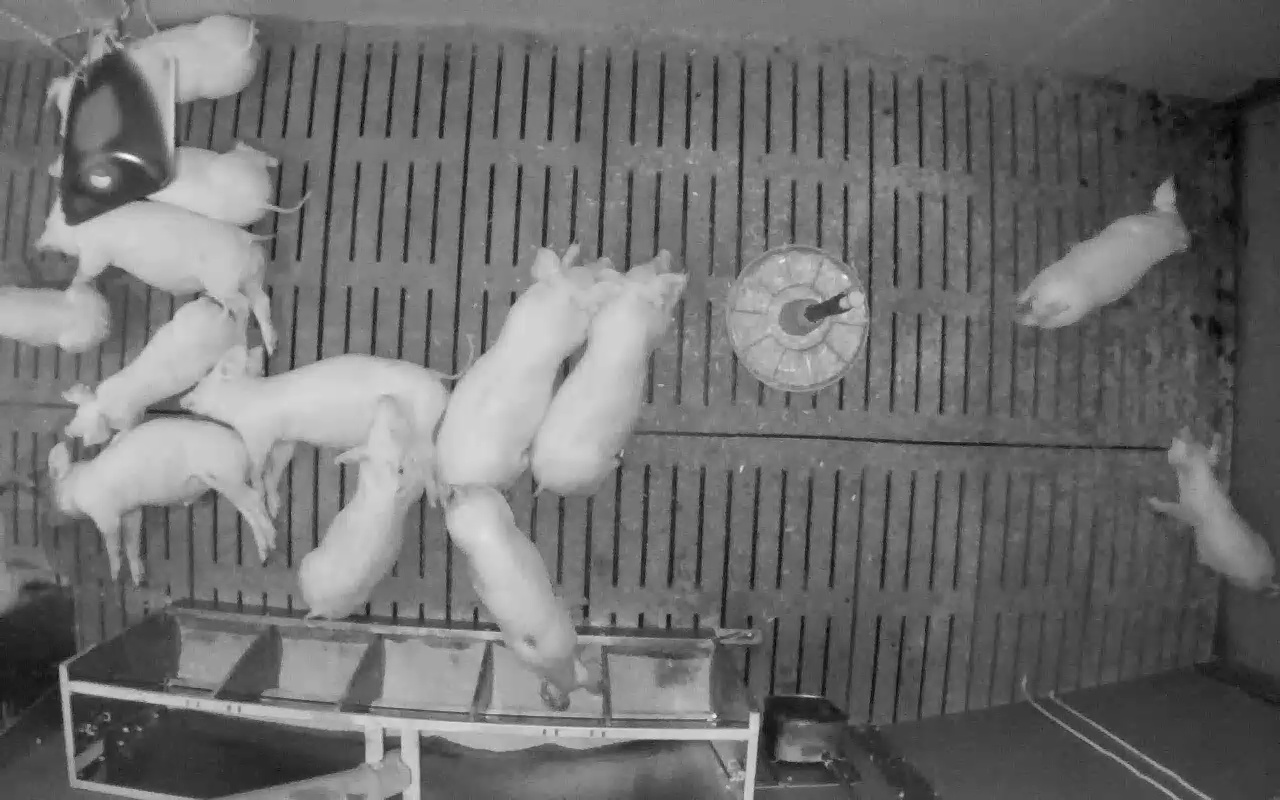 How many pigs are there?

13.